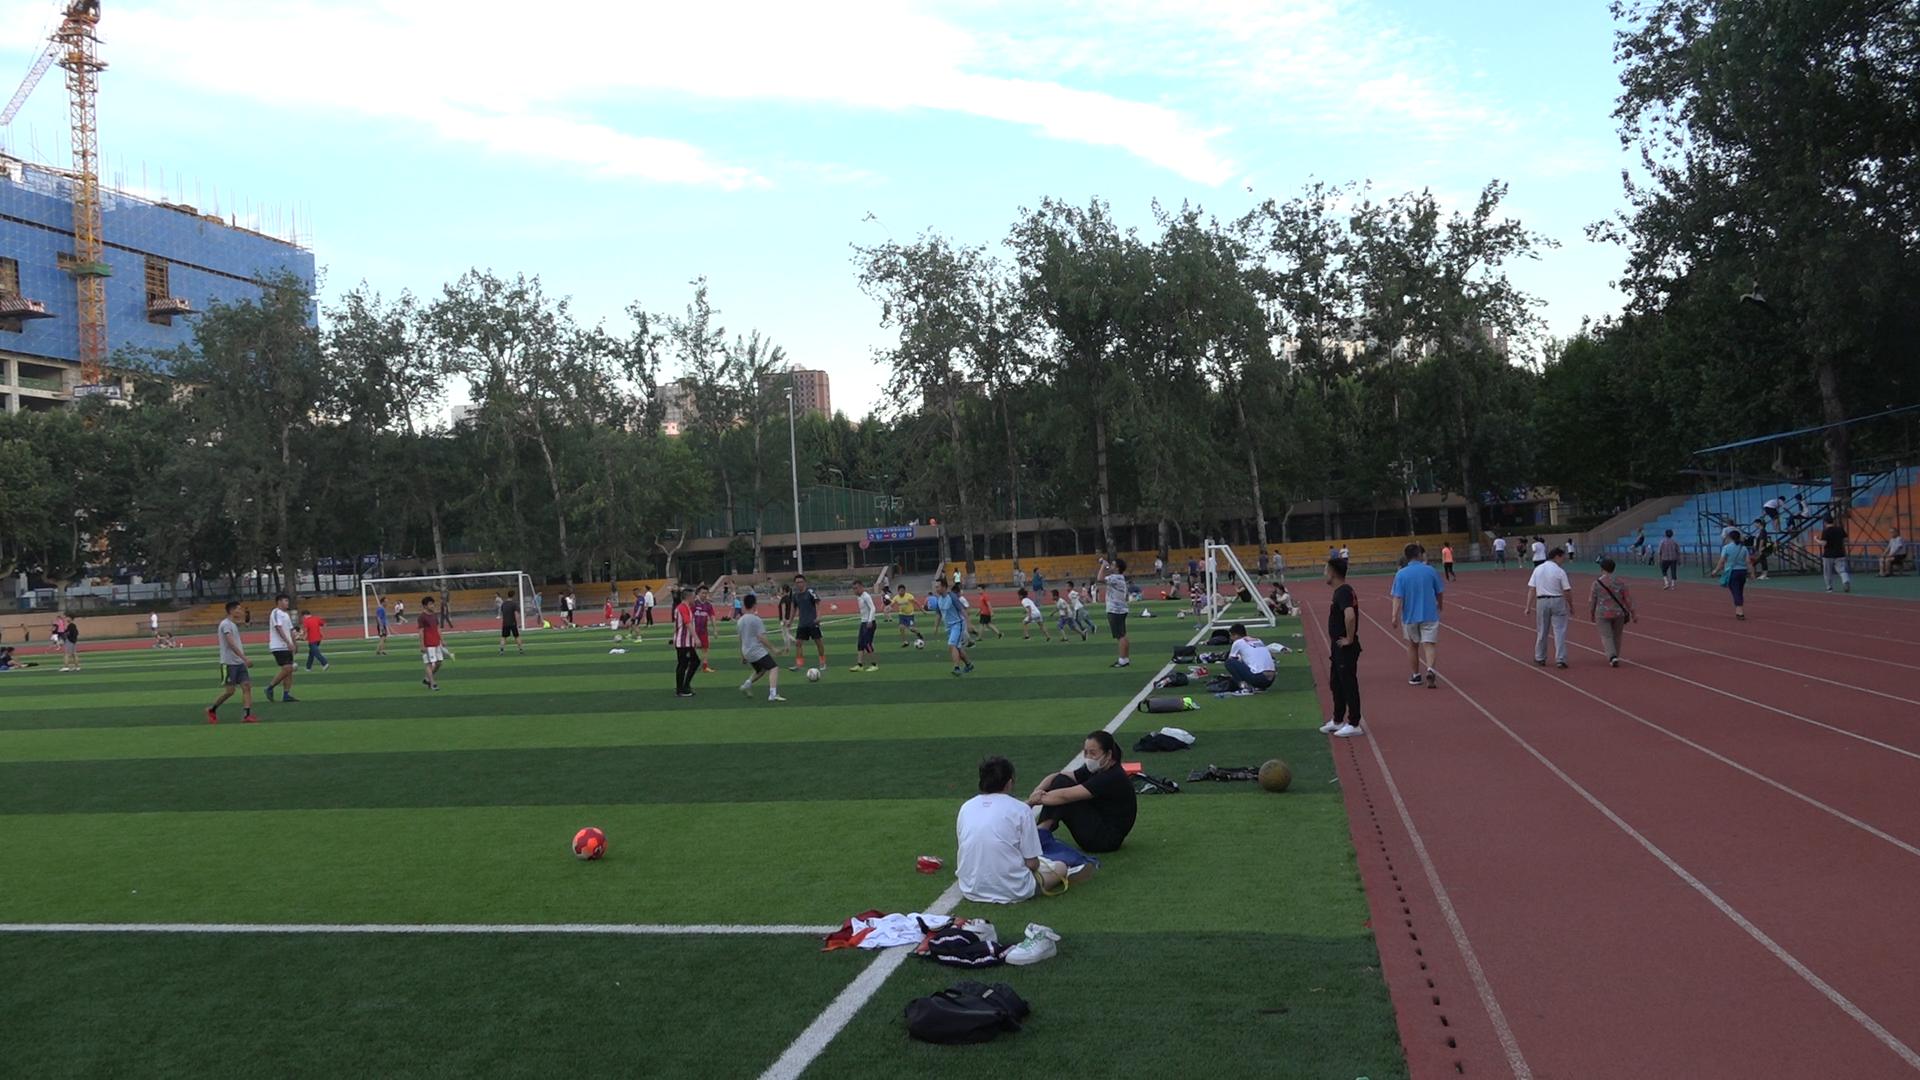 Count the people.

100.